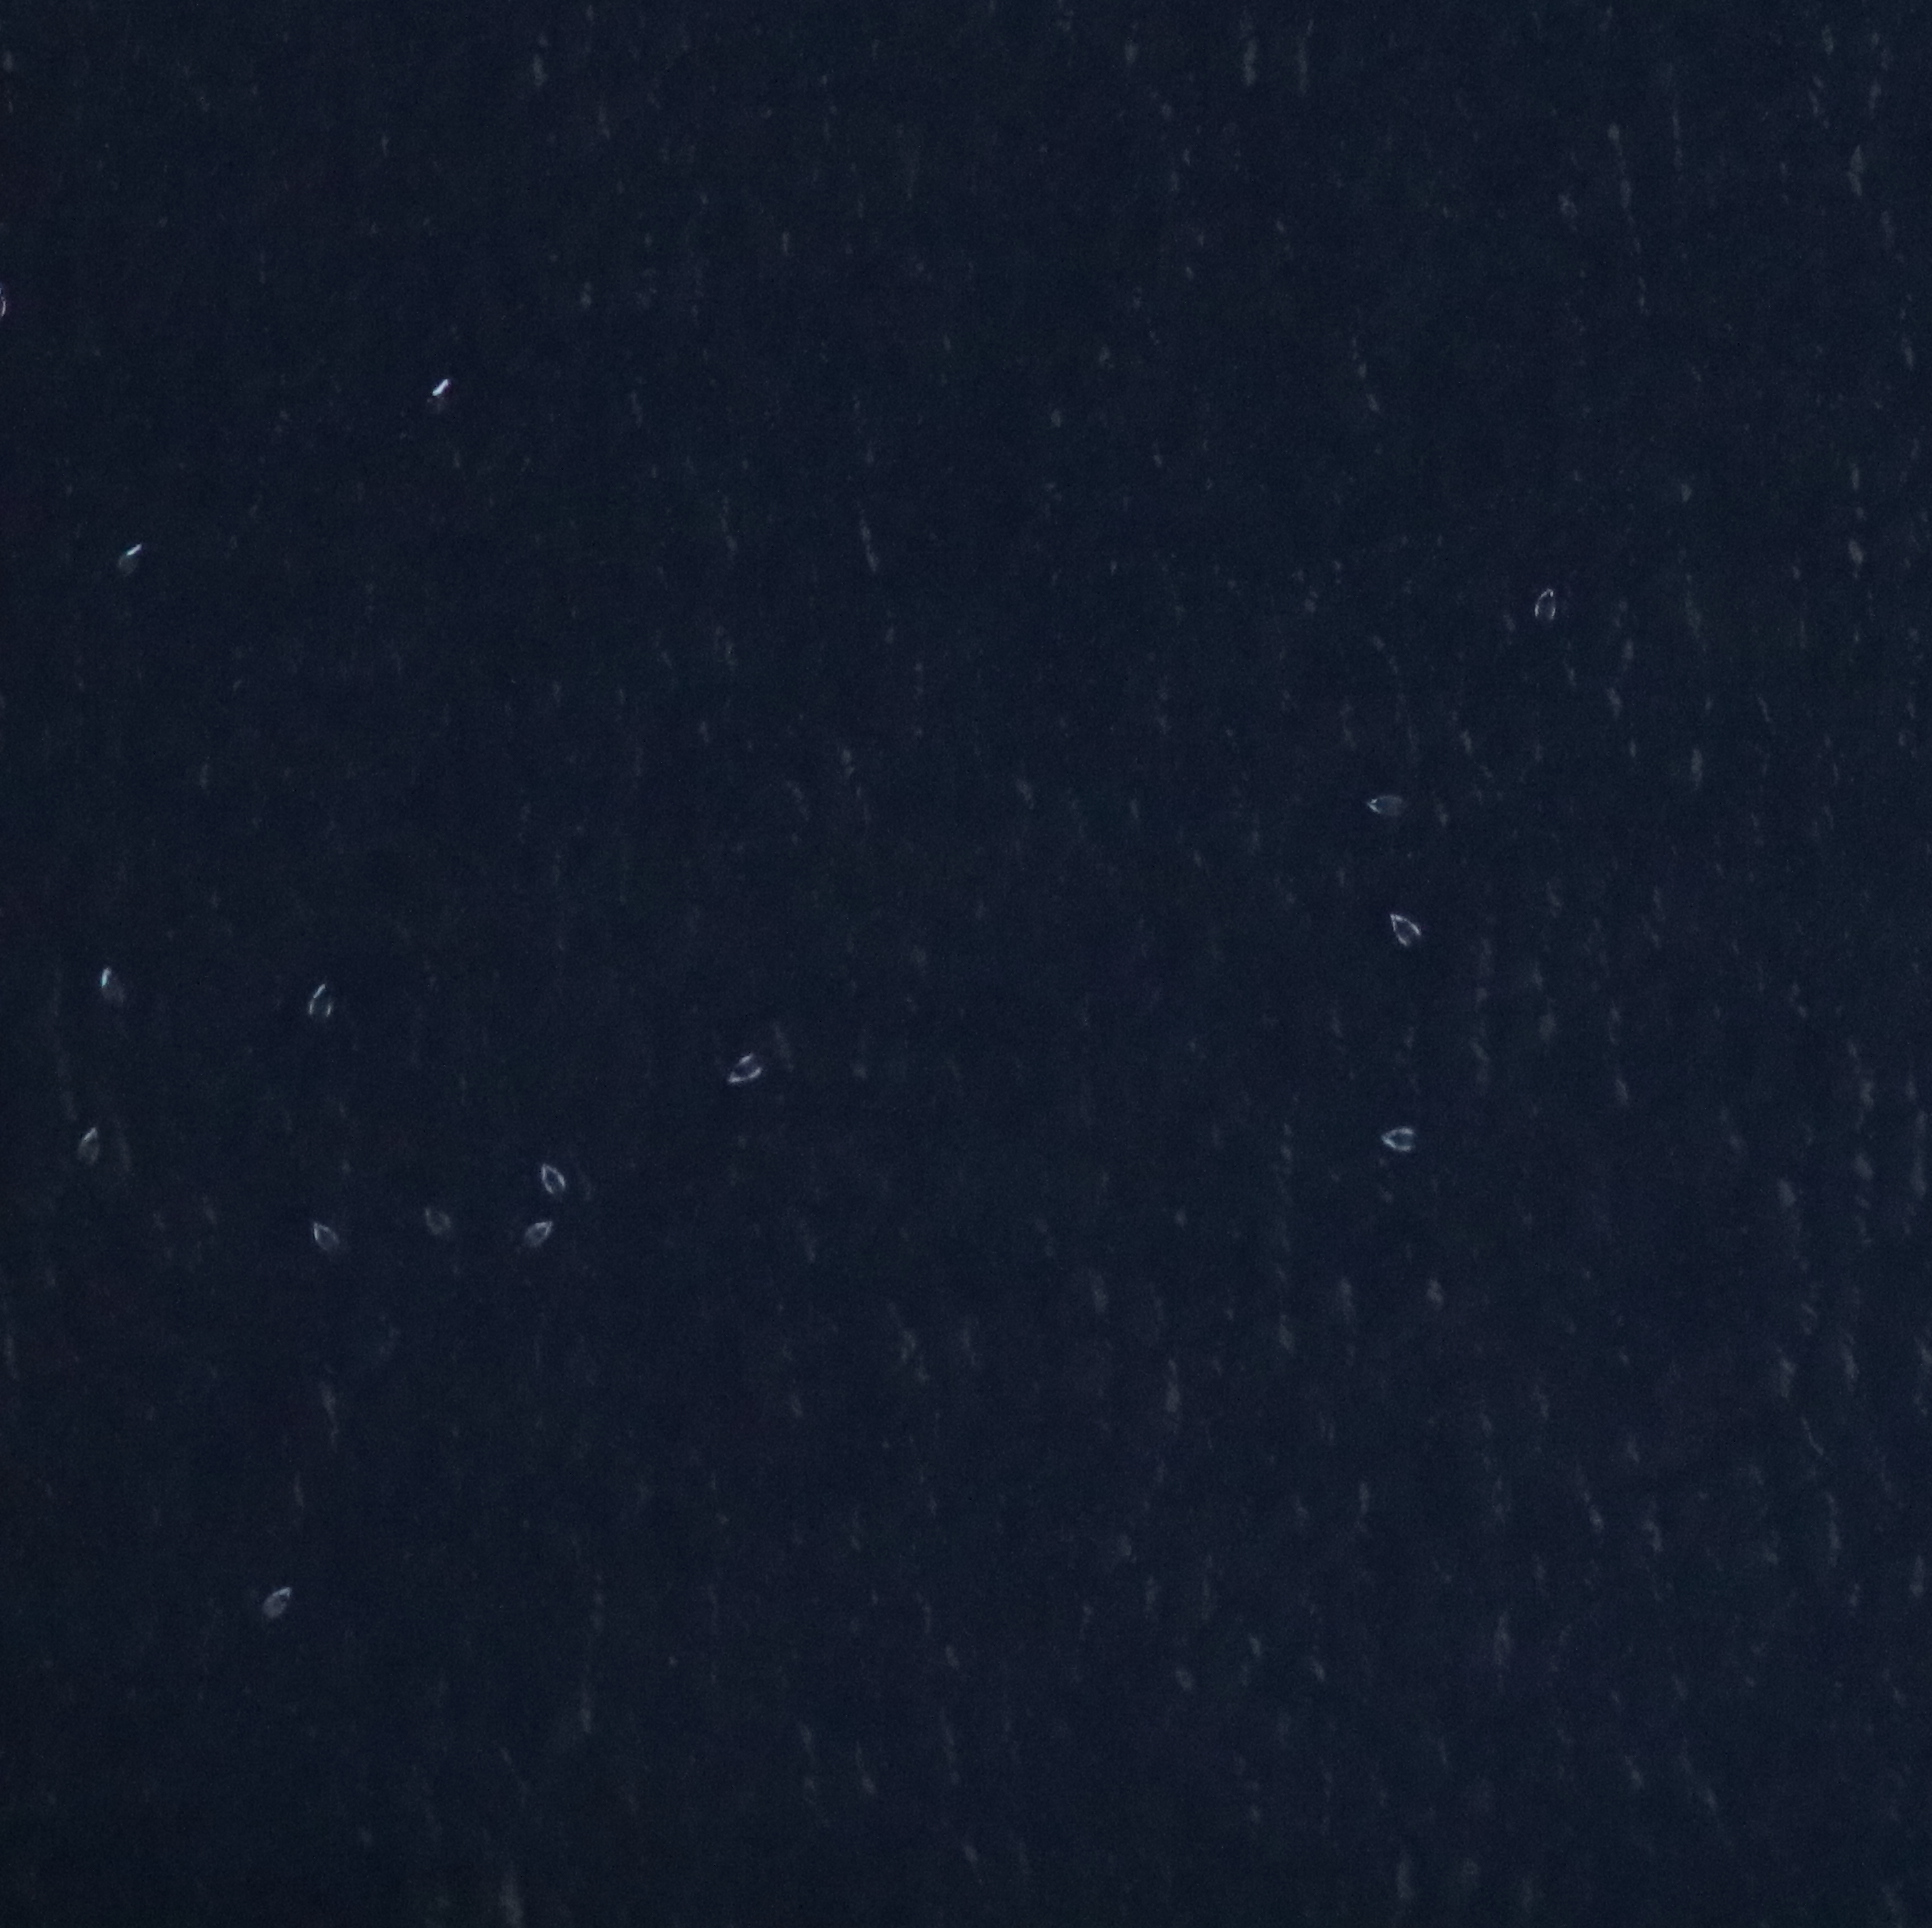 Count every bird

15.